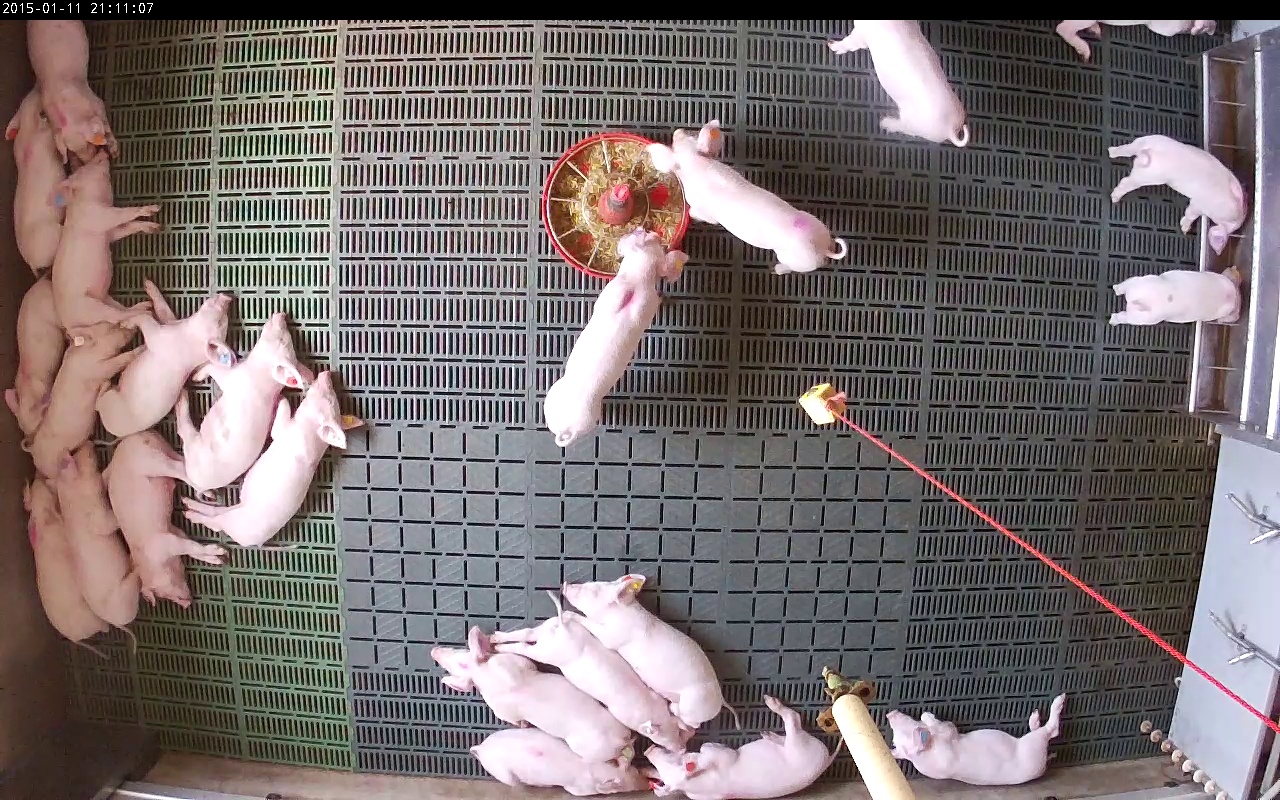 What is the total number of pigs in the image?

23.